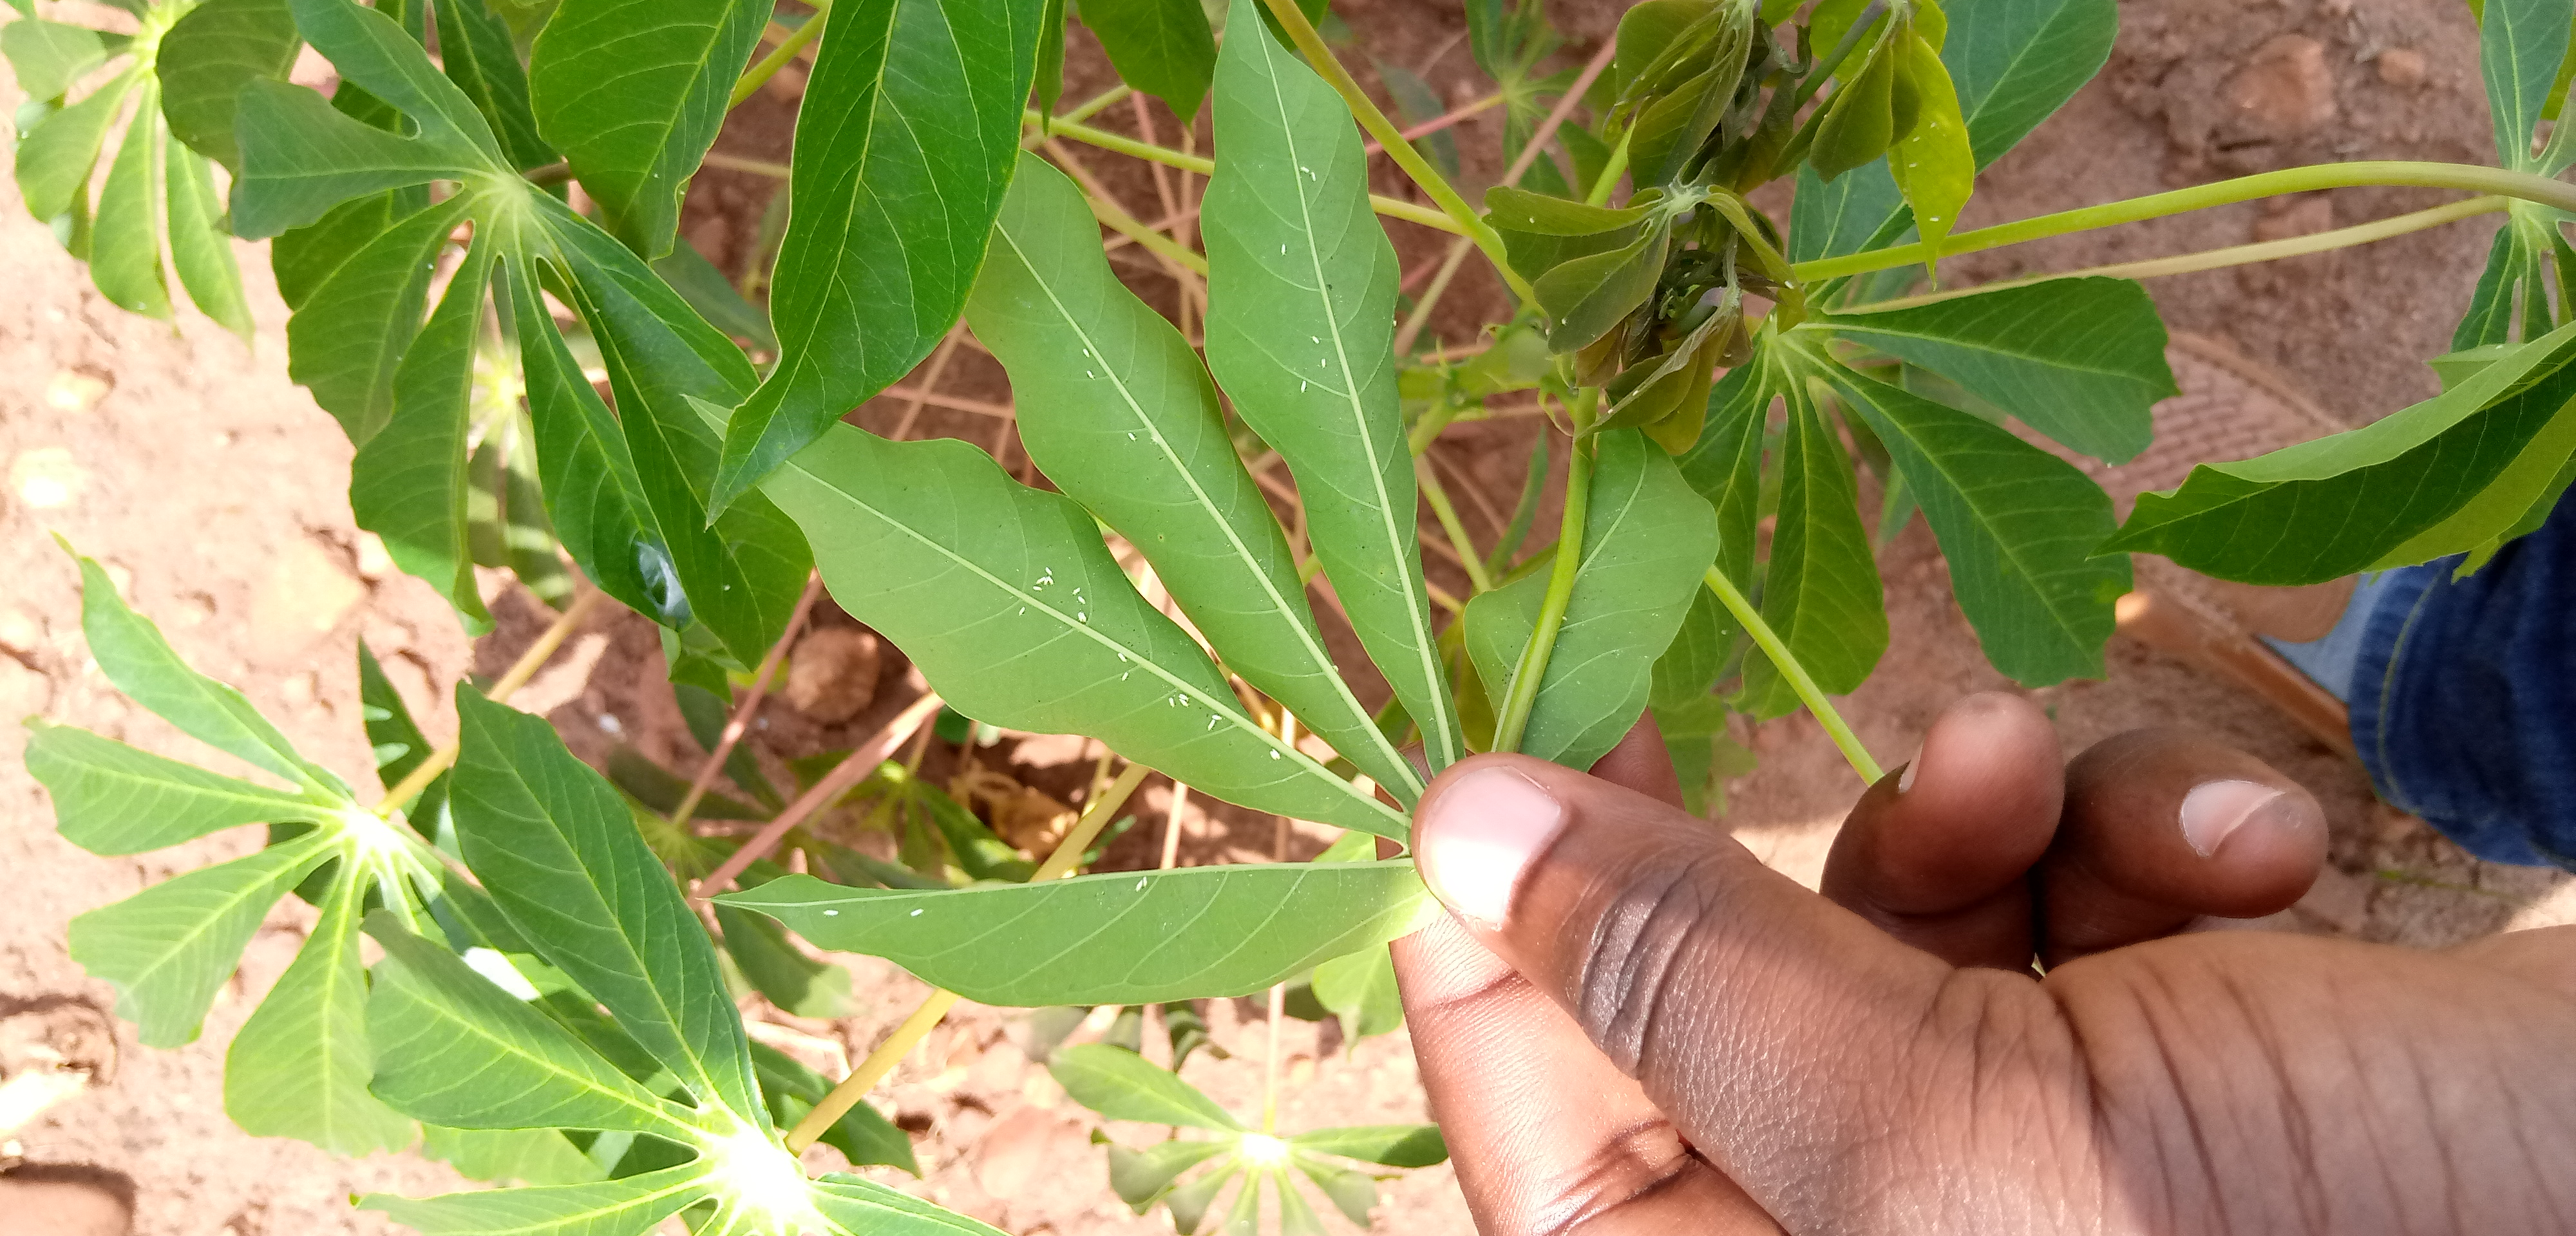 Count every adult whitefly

42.